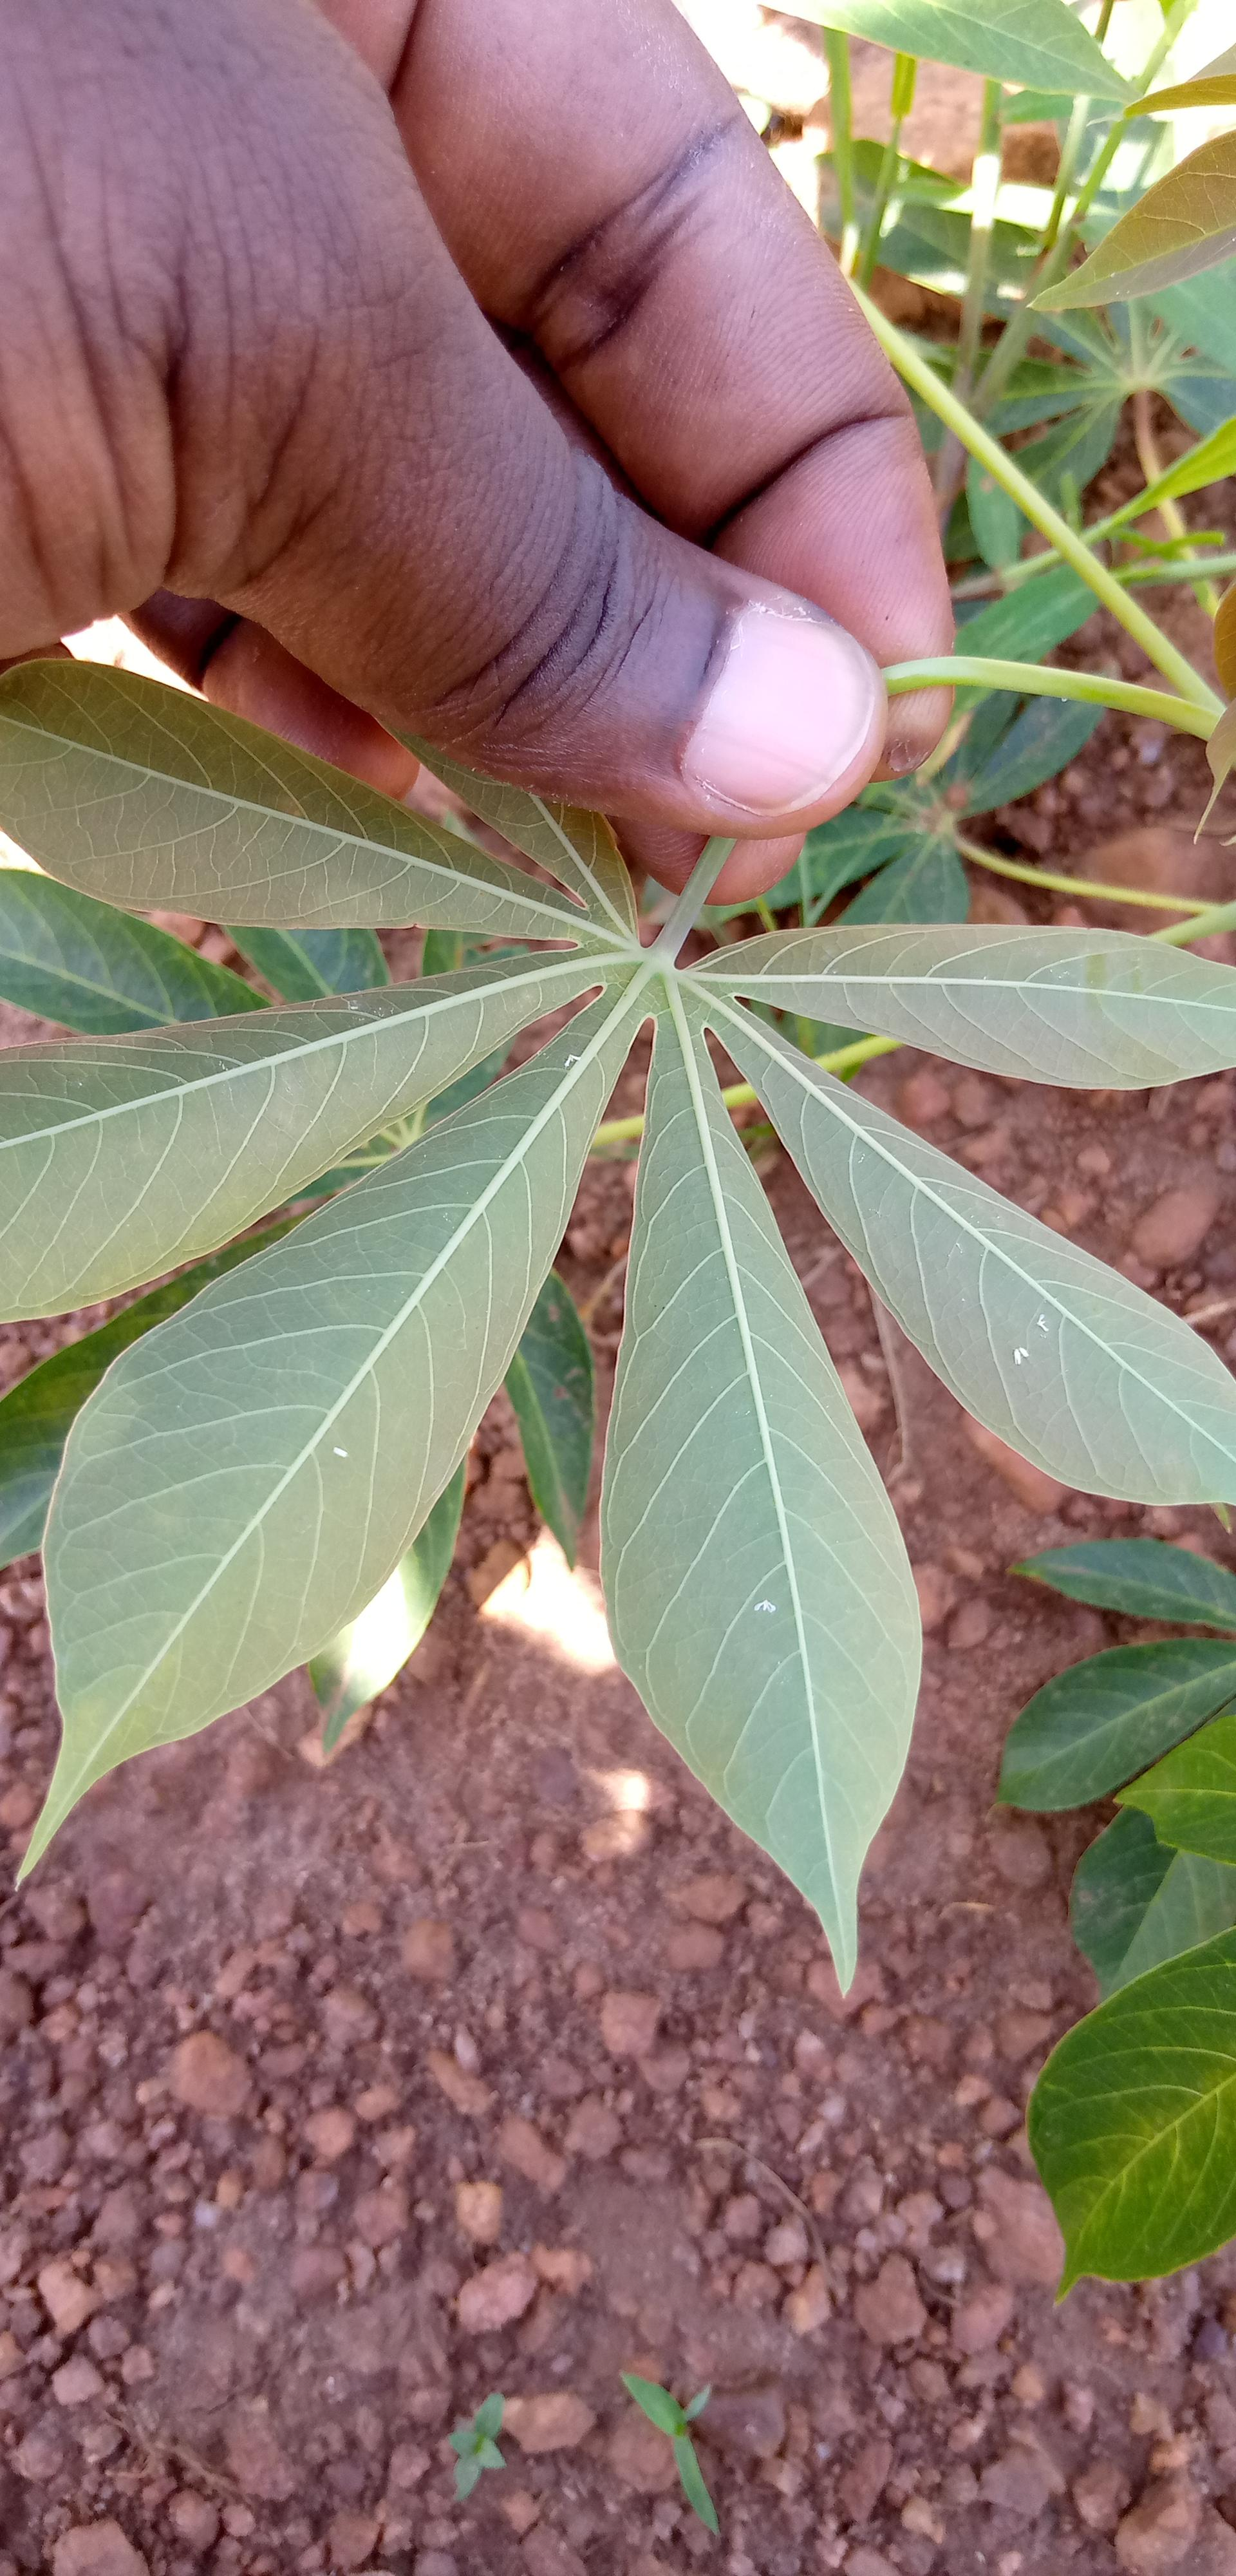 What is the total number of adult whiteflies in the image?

6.